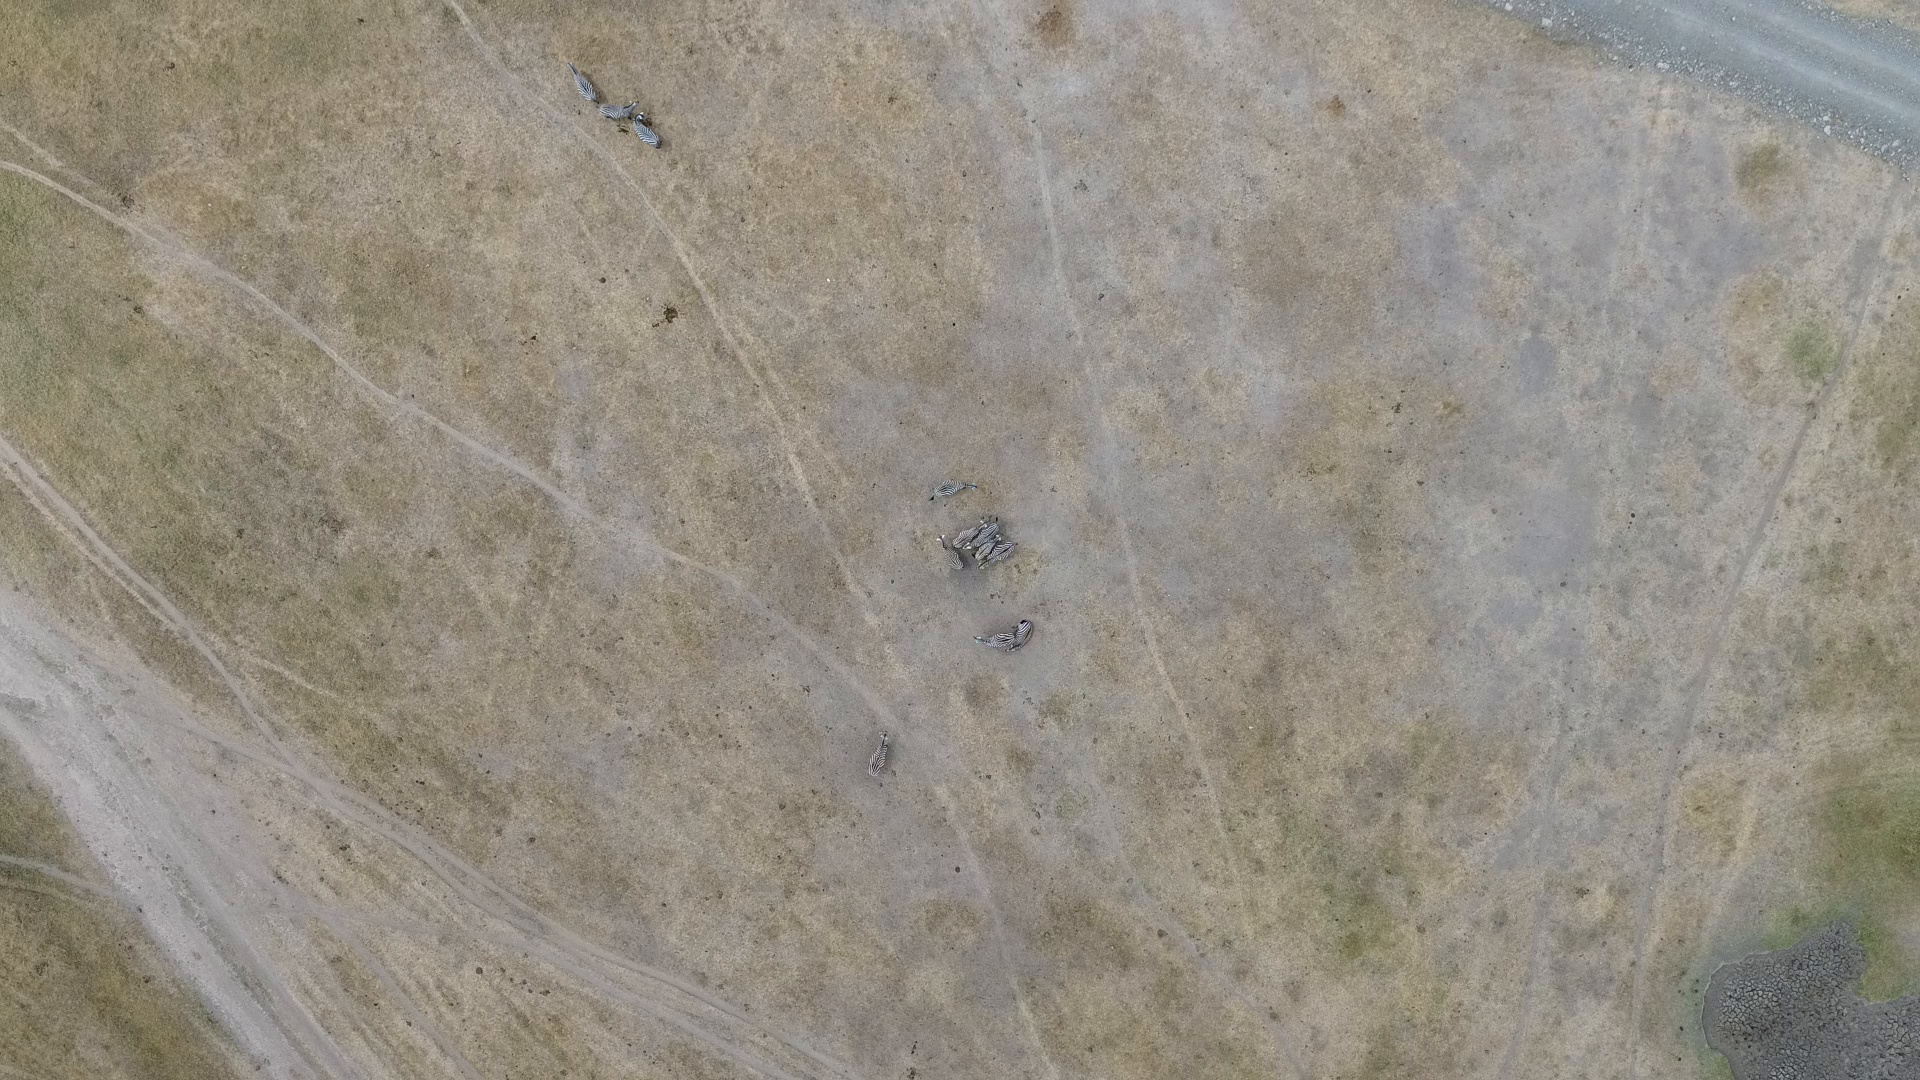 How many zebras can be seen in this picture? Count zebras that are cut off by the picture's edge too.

12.